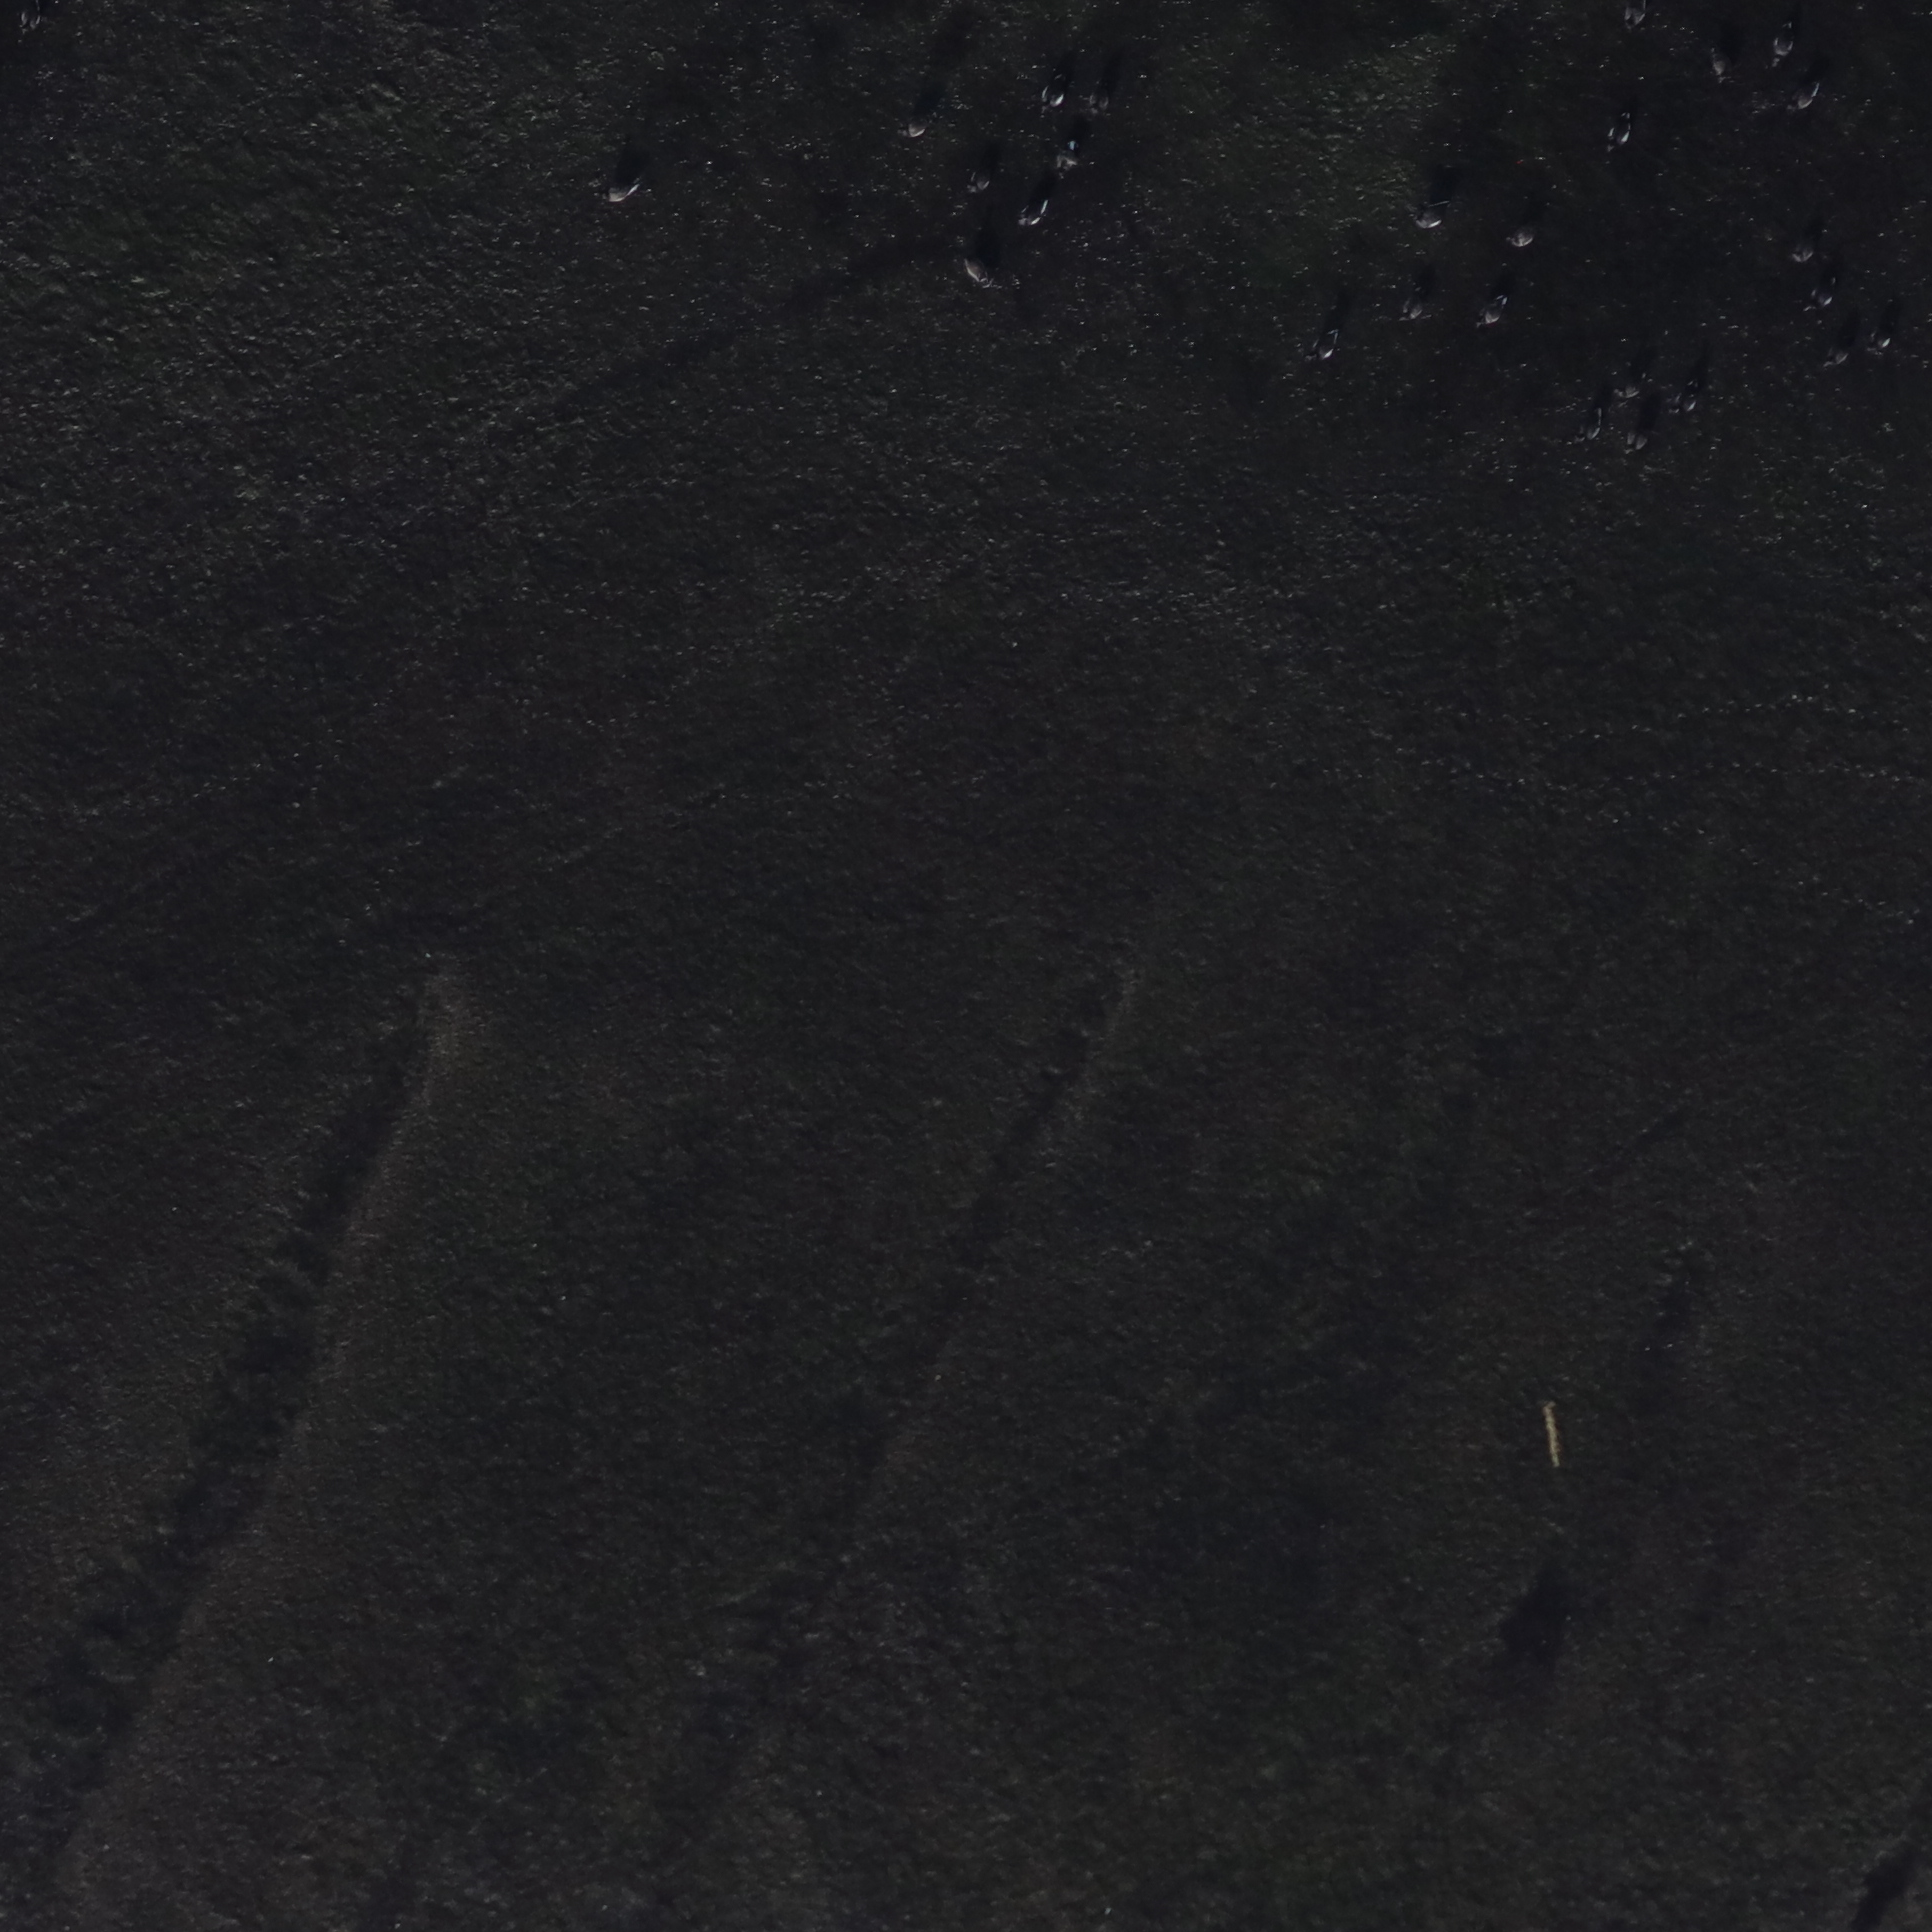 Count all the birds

25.